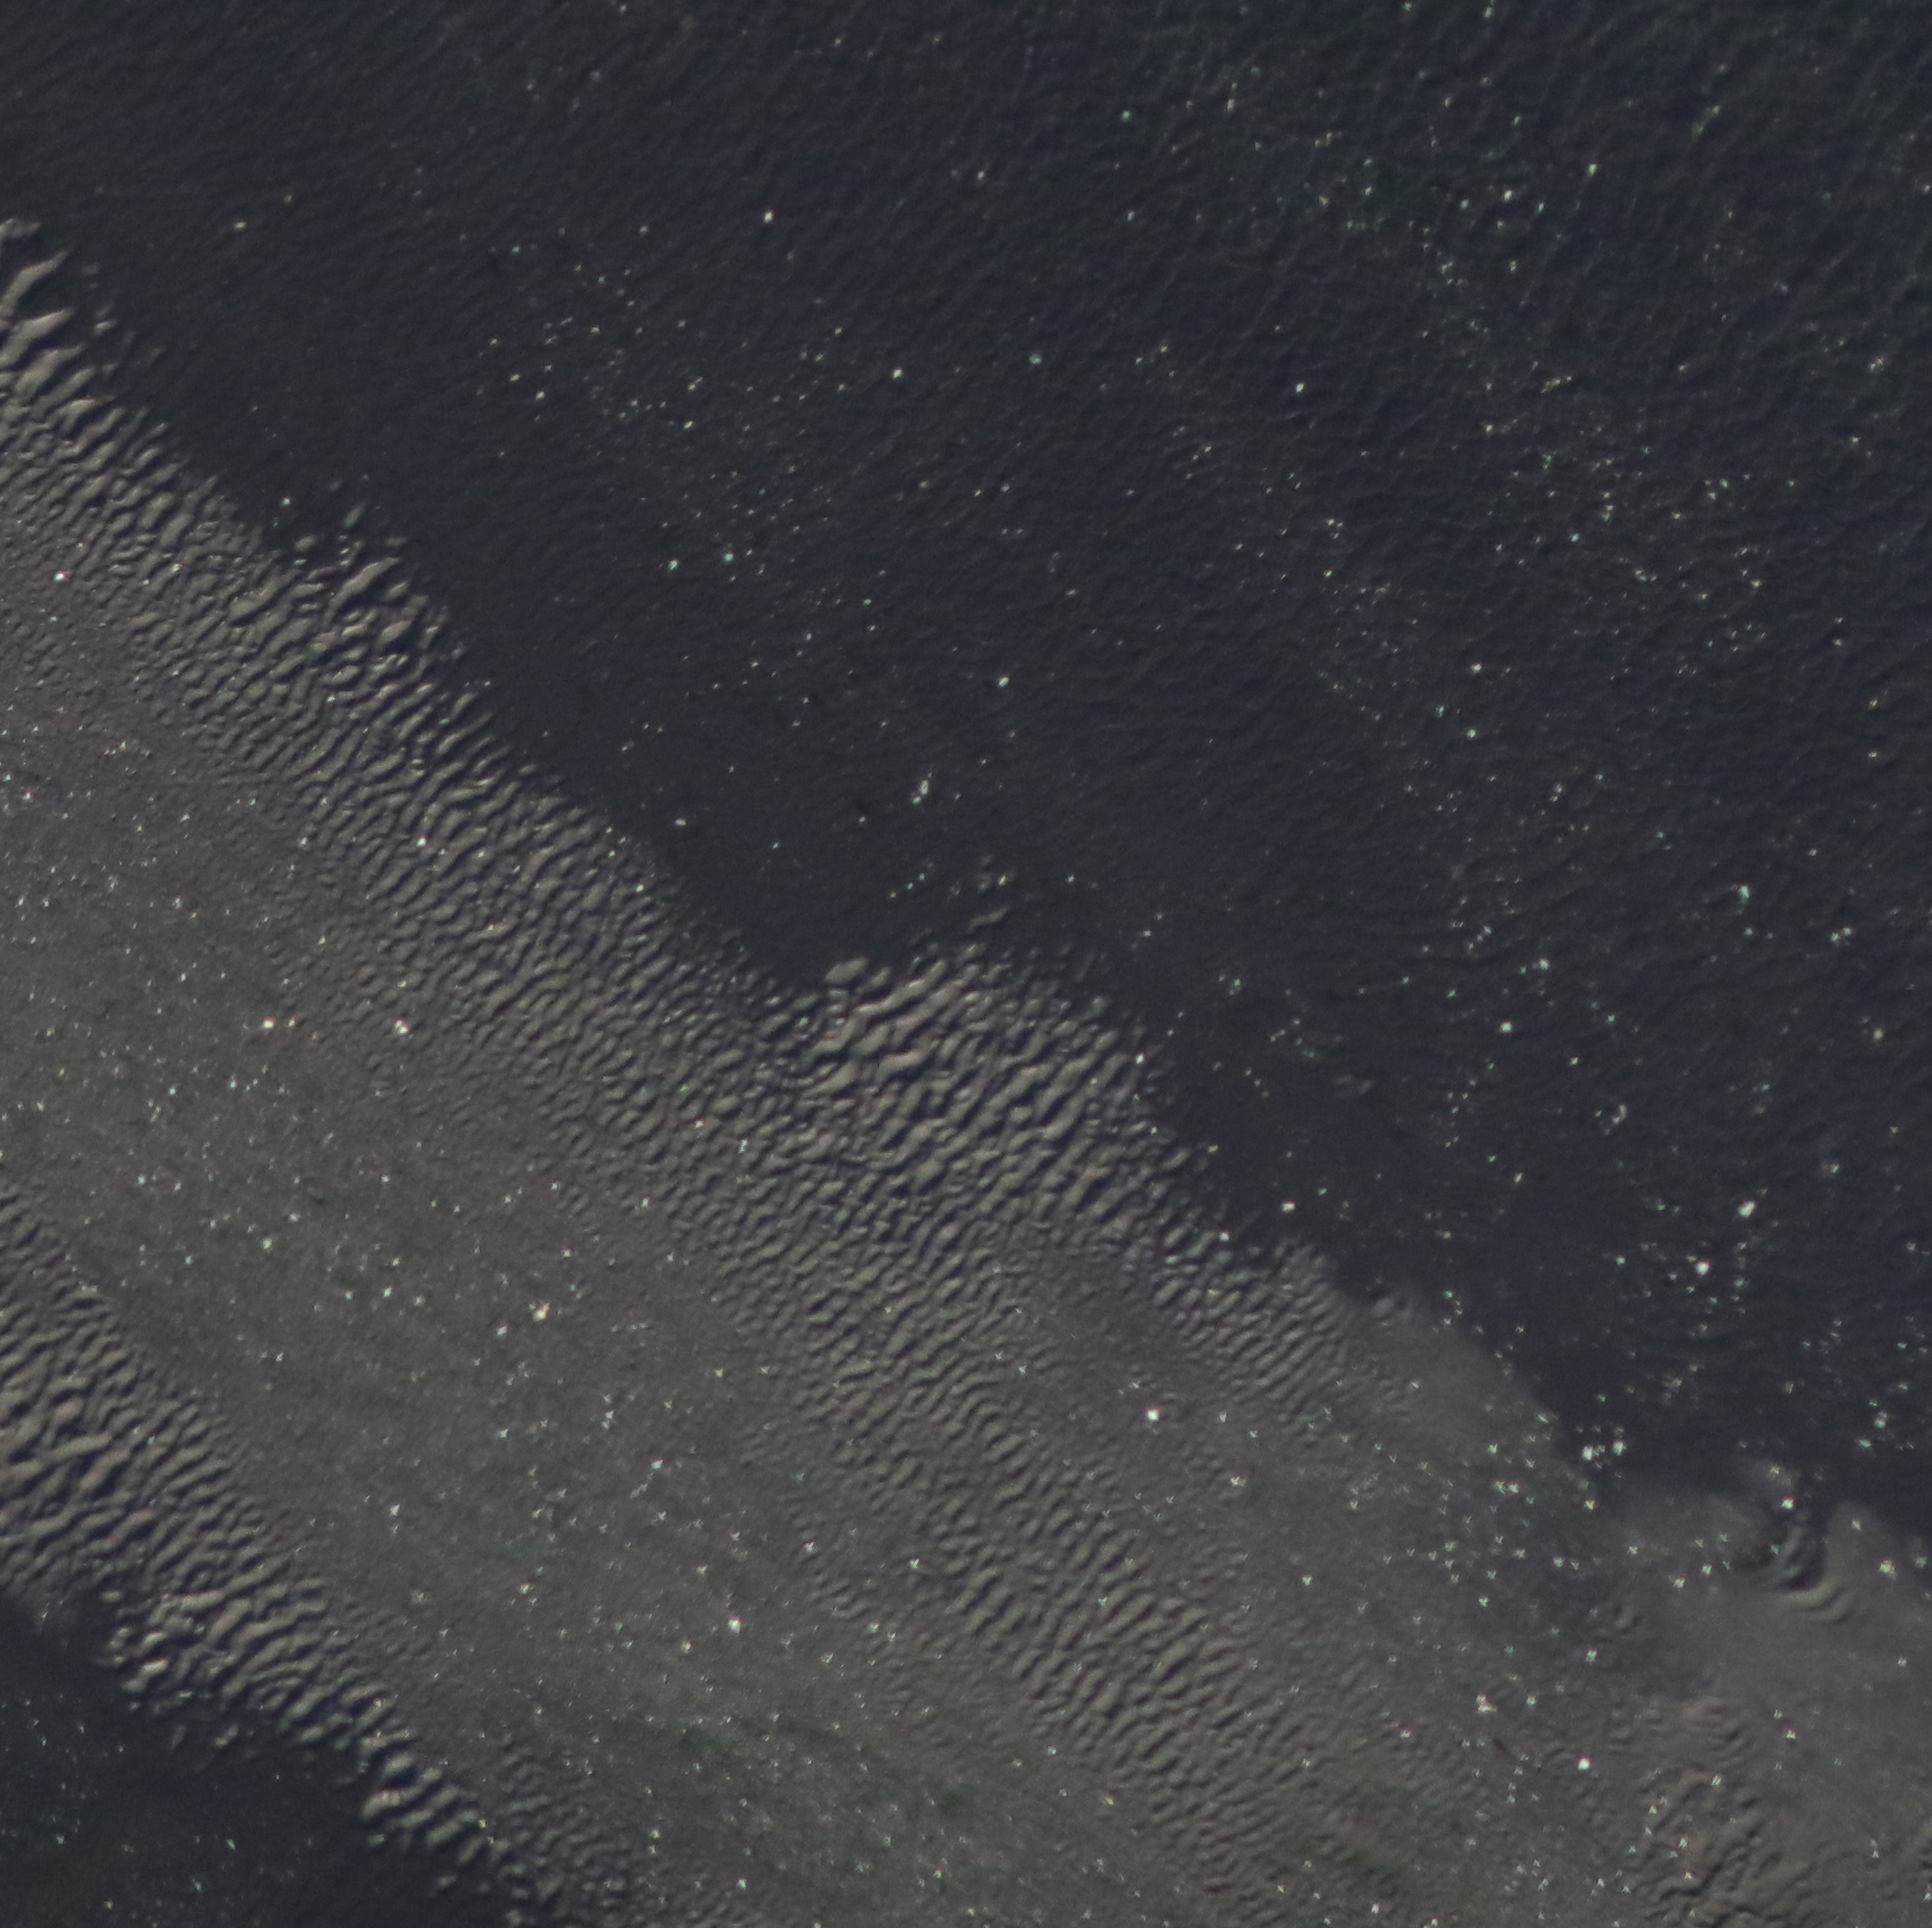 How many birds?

0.